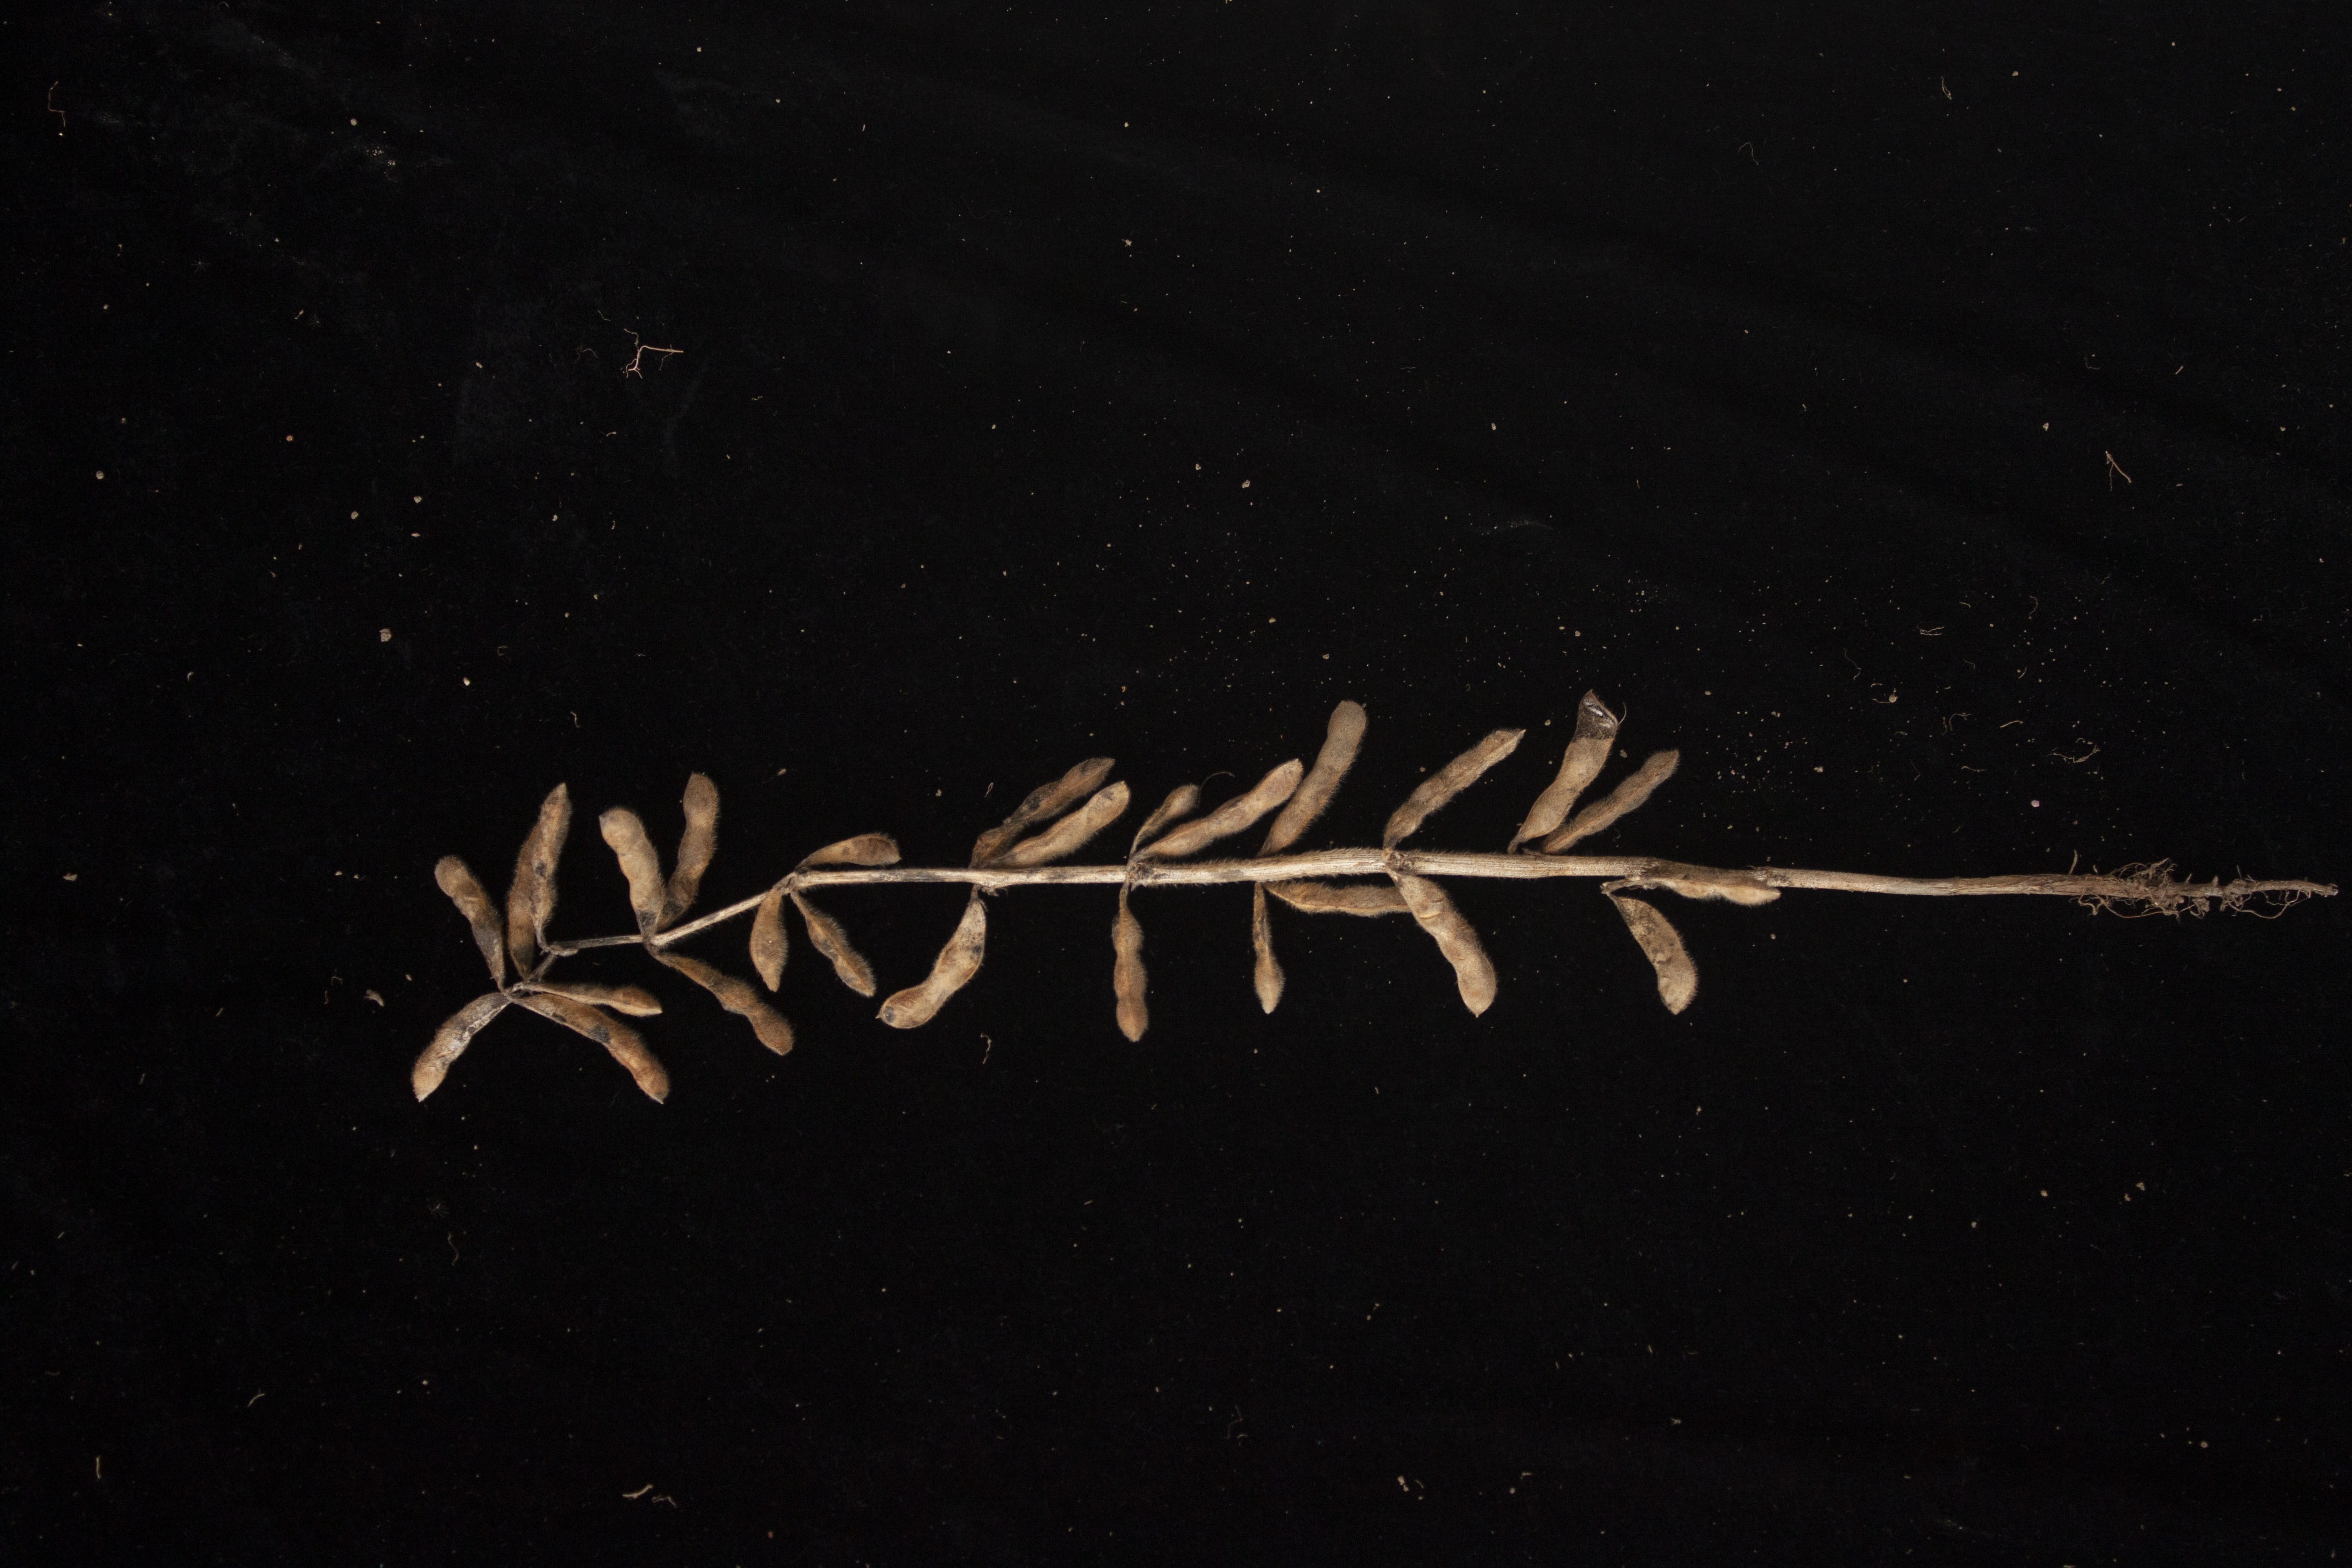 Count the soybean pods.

27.